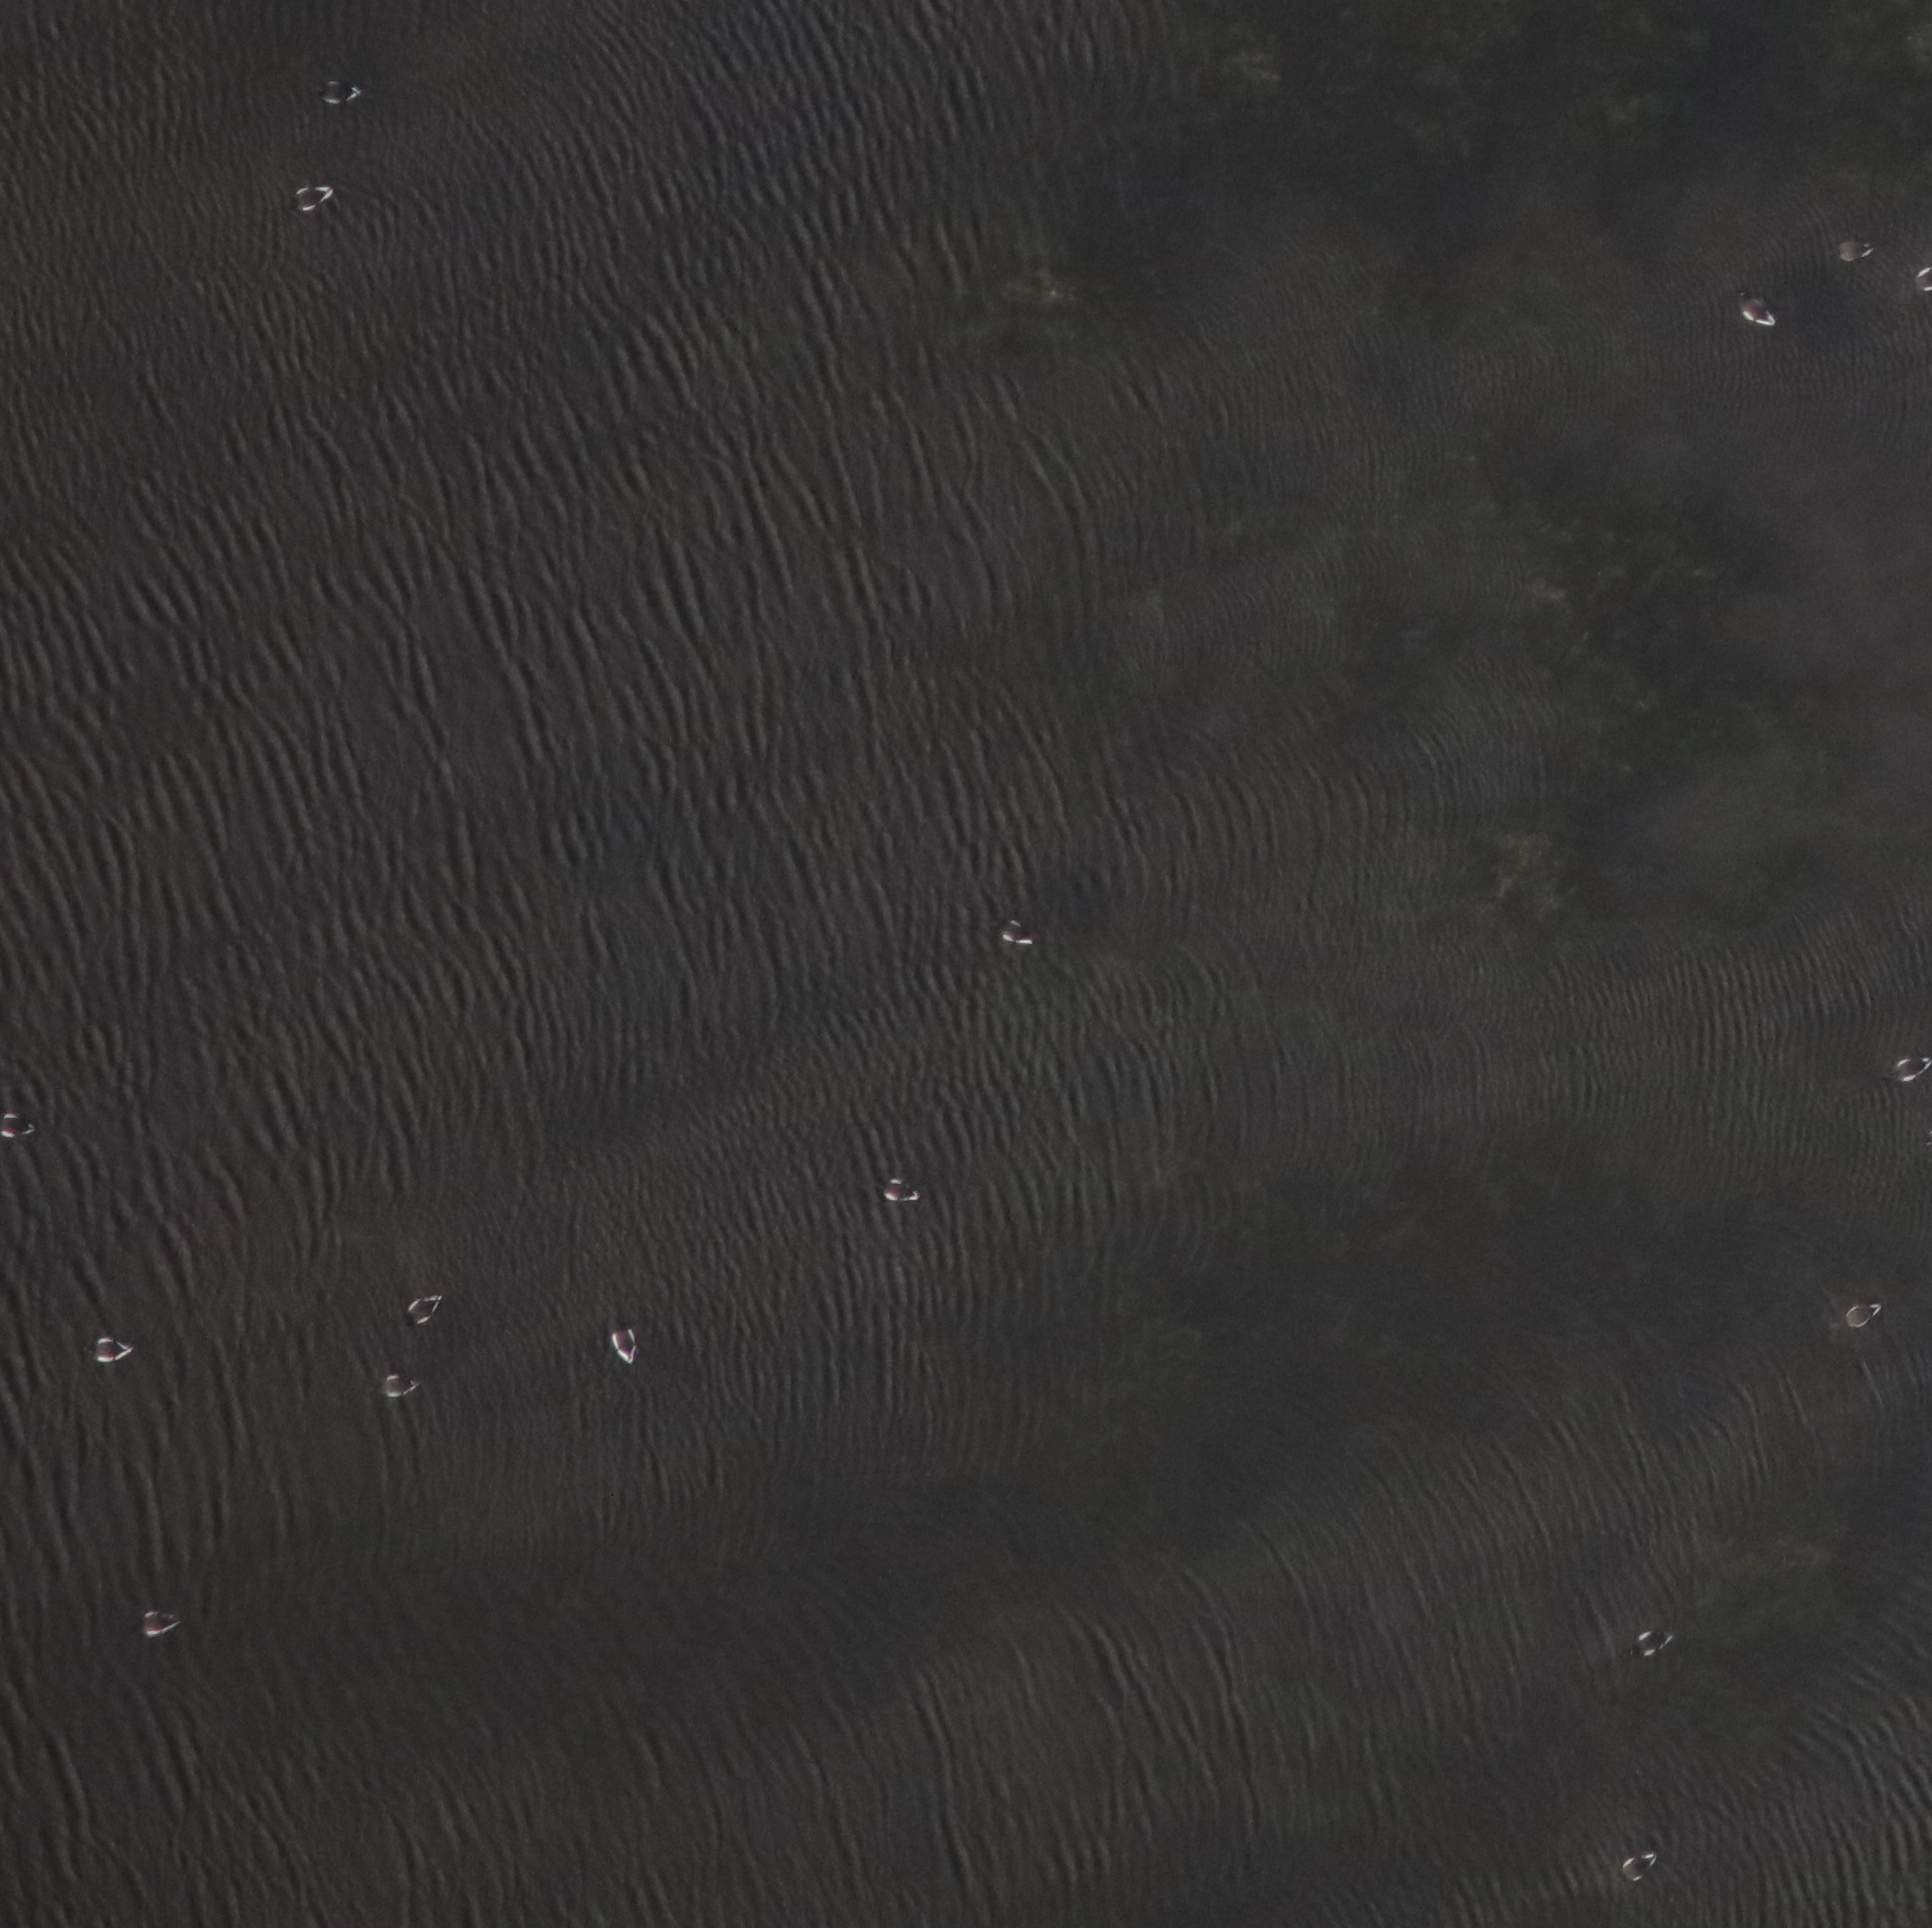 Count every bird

17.